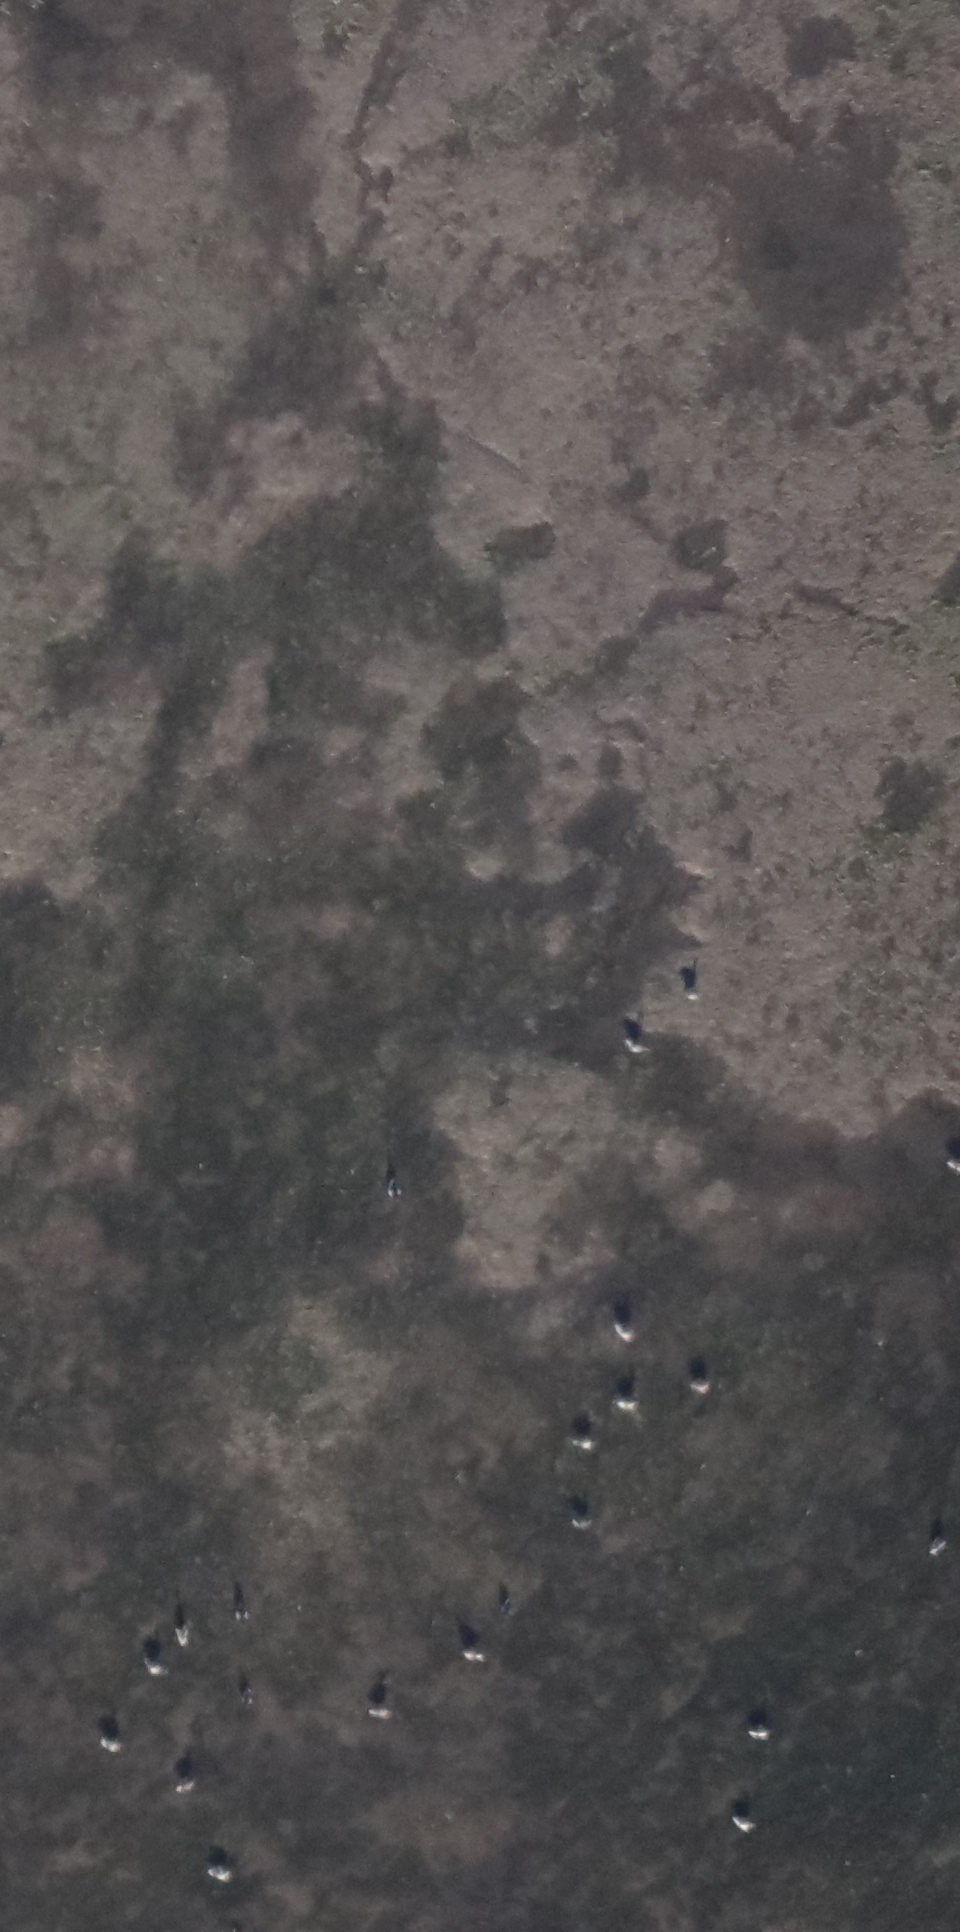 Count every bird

22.